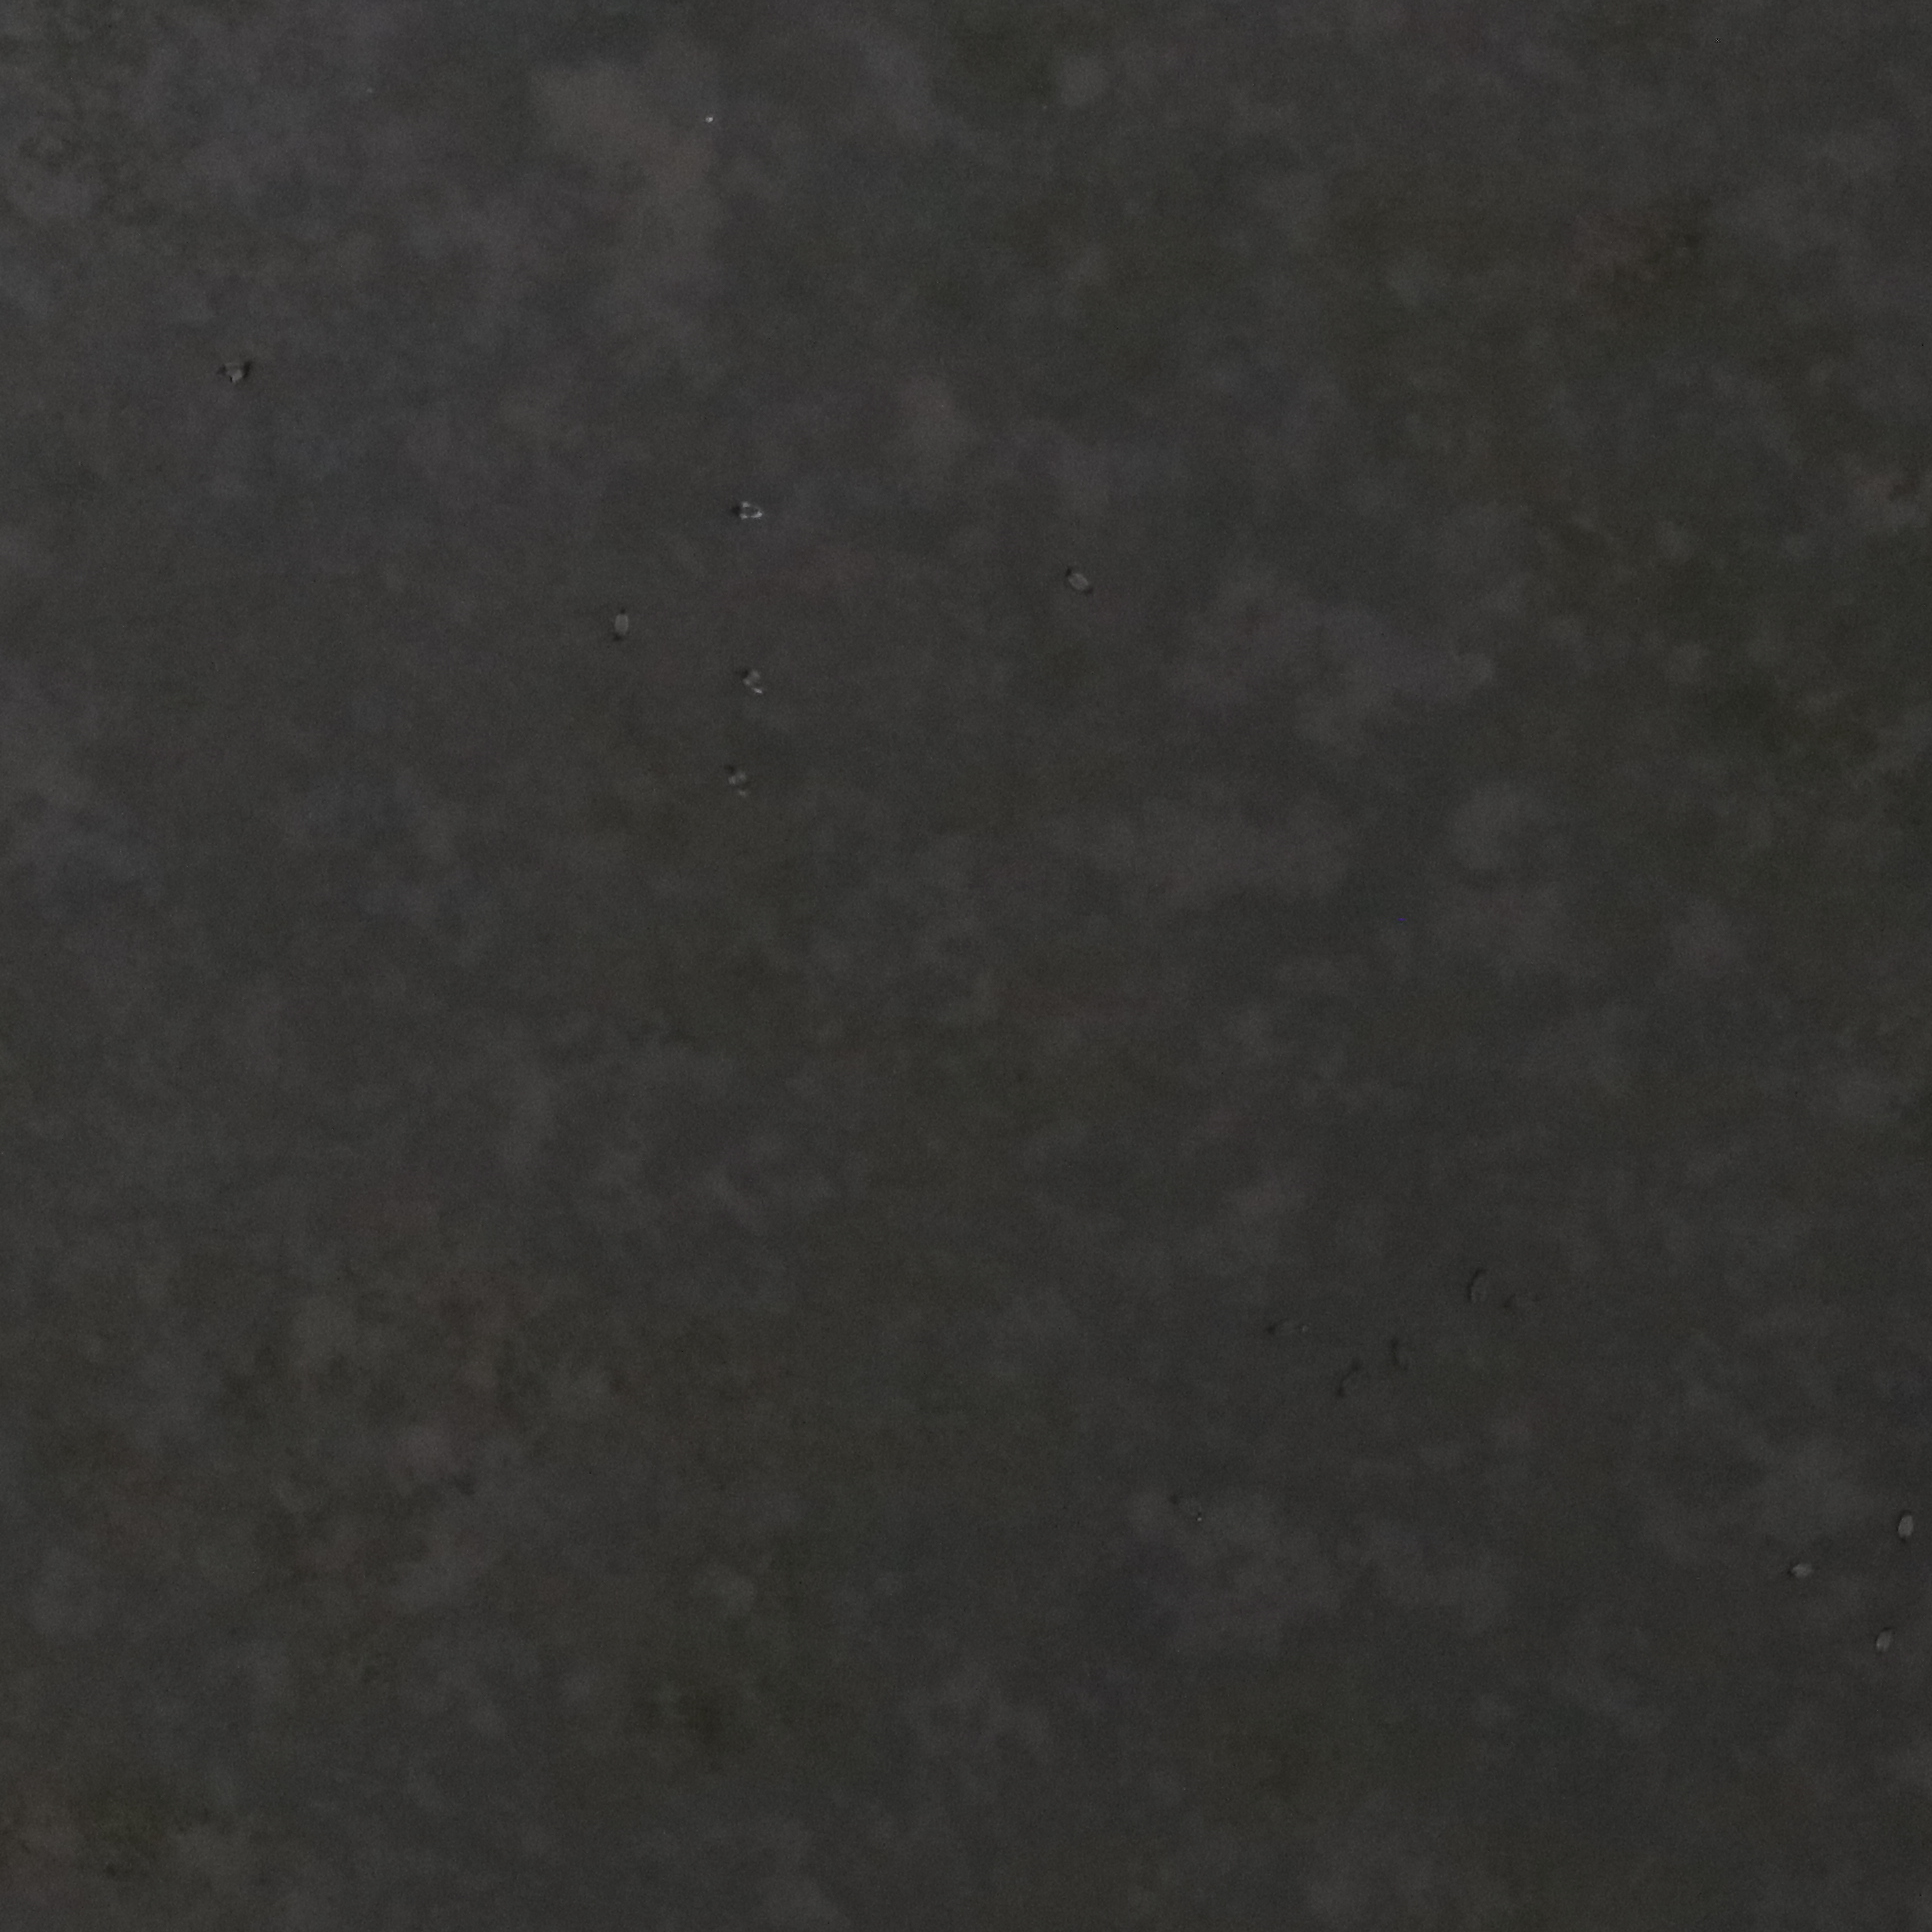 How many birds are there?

15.